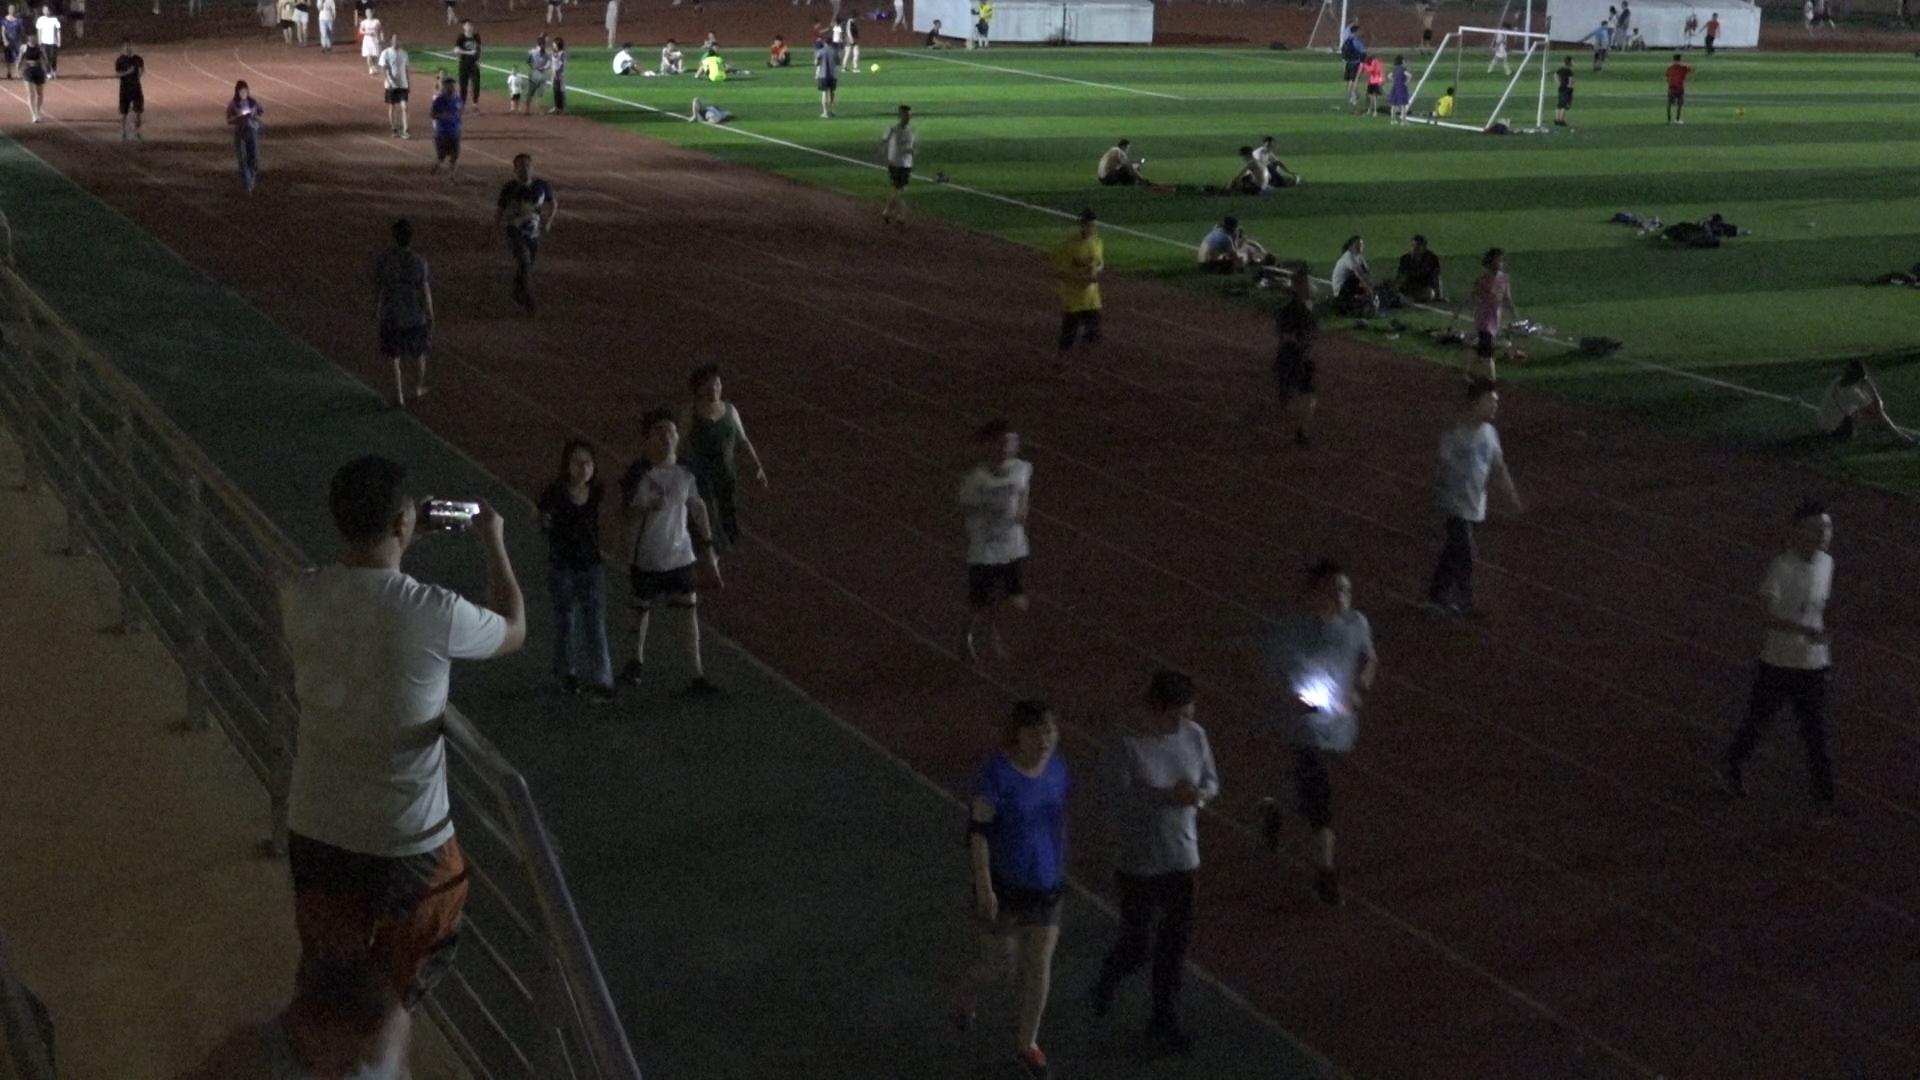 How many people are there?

64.